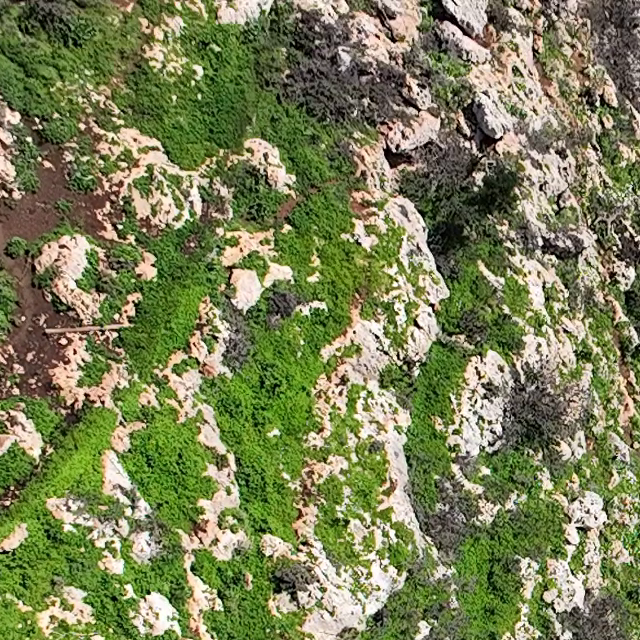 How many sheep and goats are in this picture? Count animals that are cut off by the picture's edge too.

0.